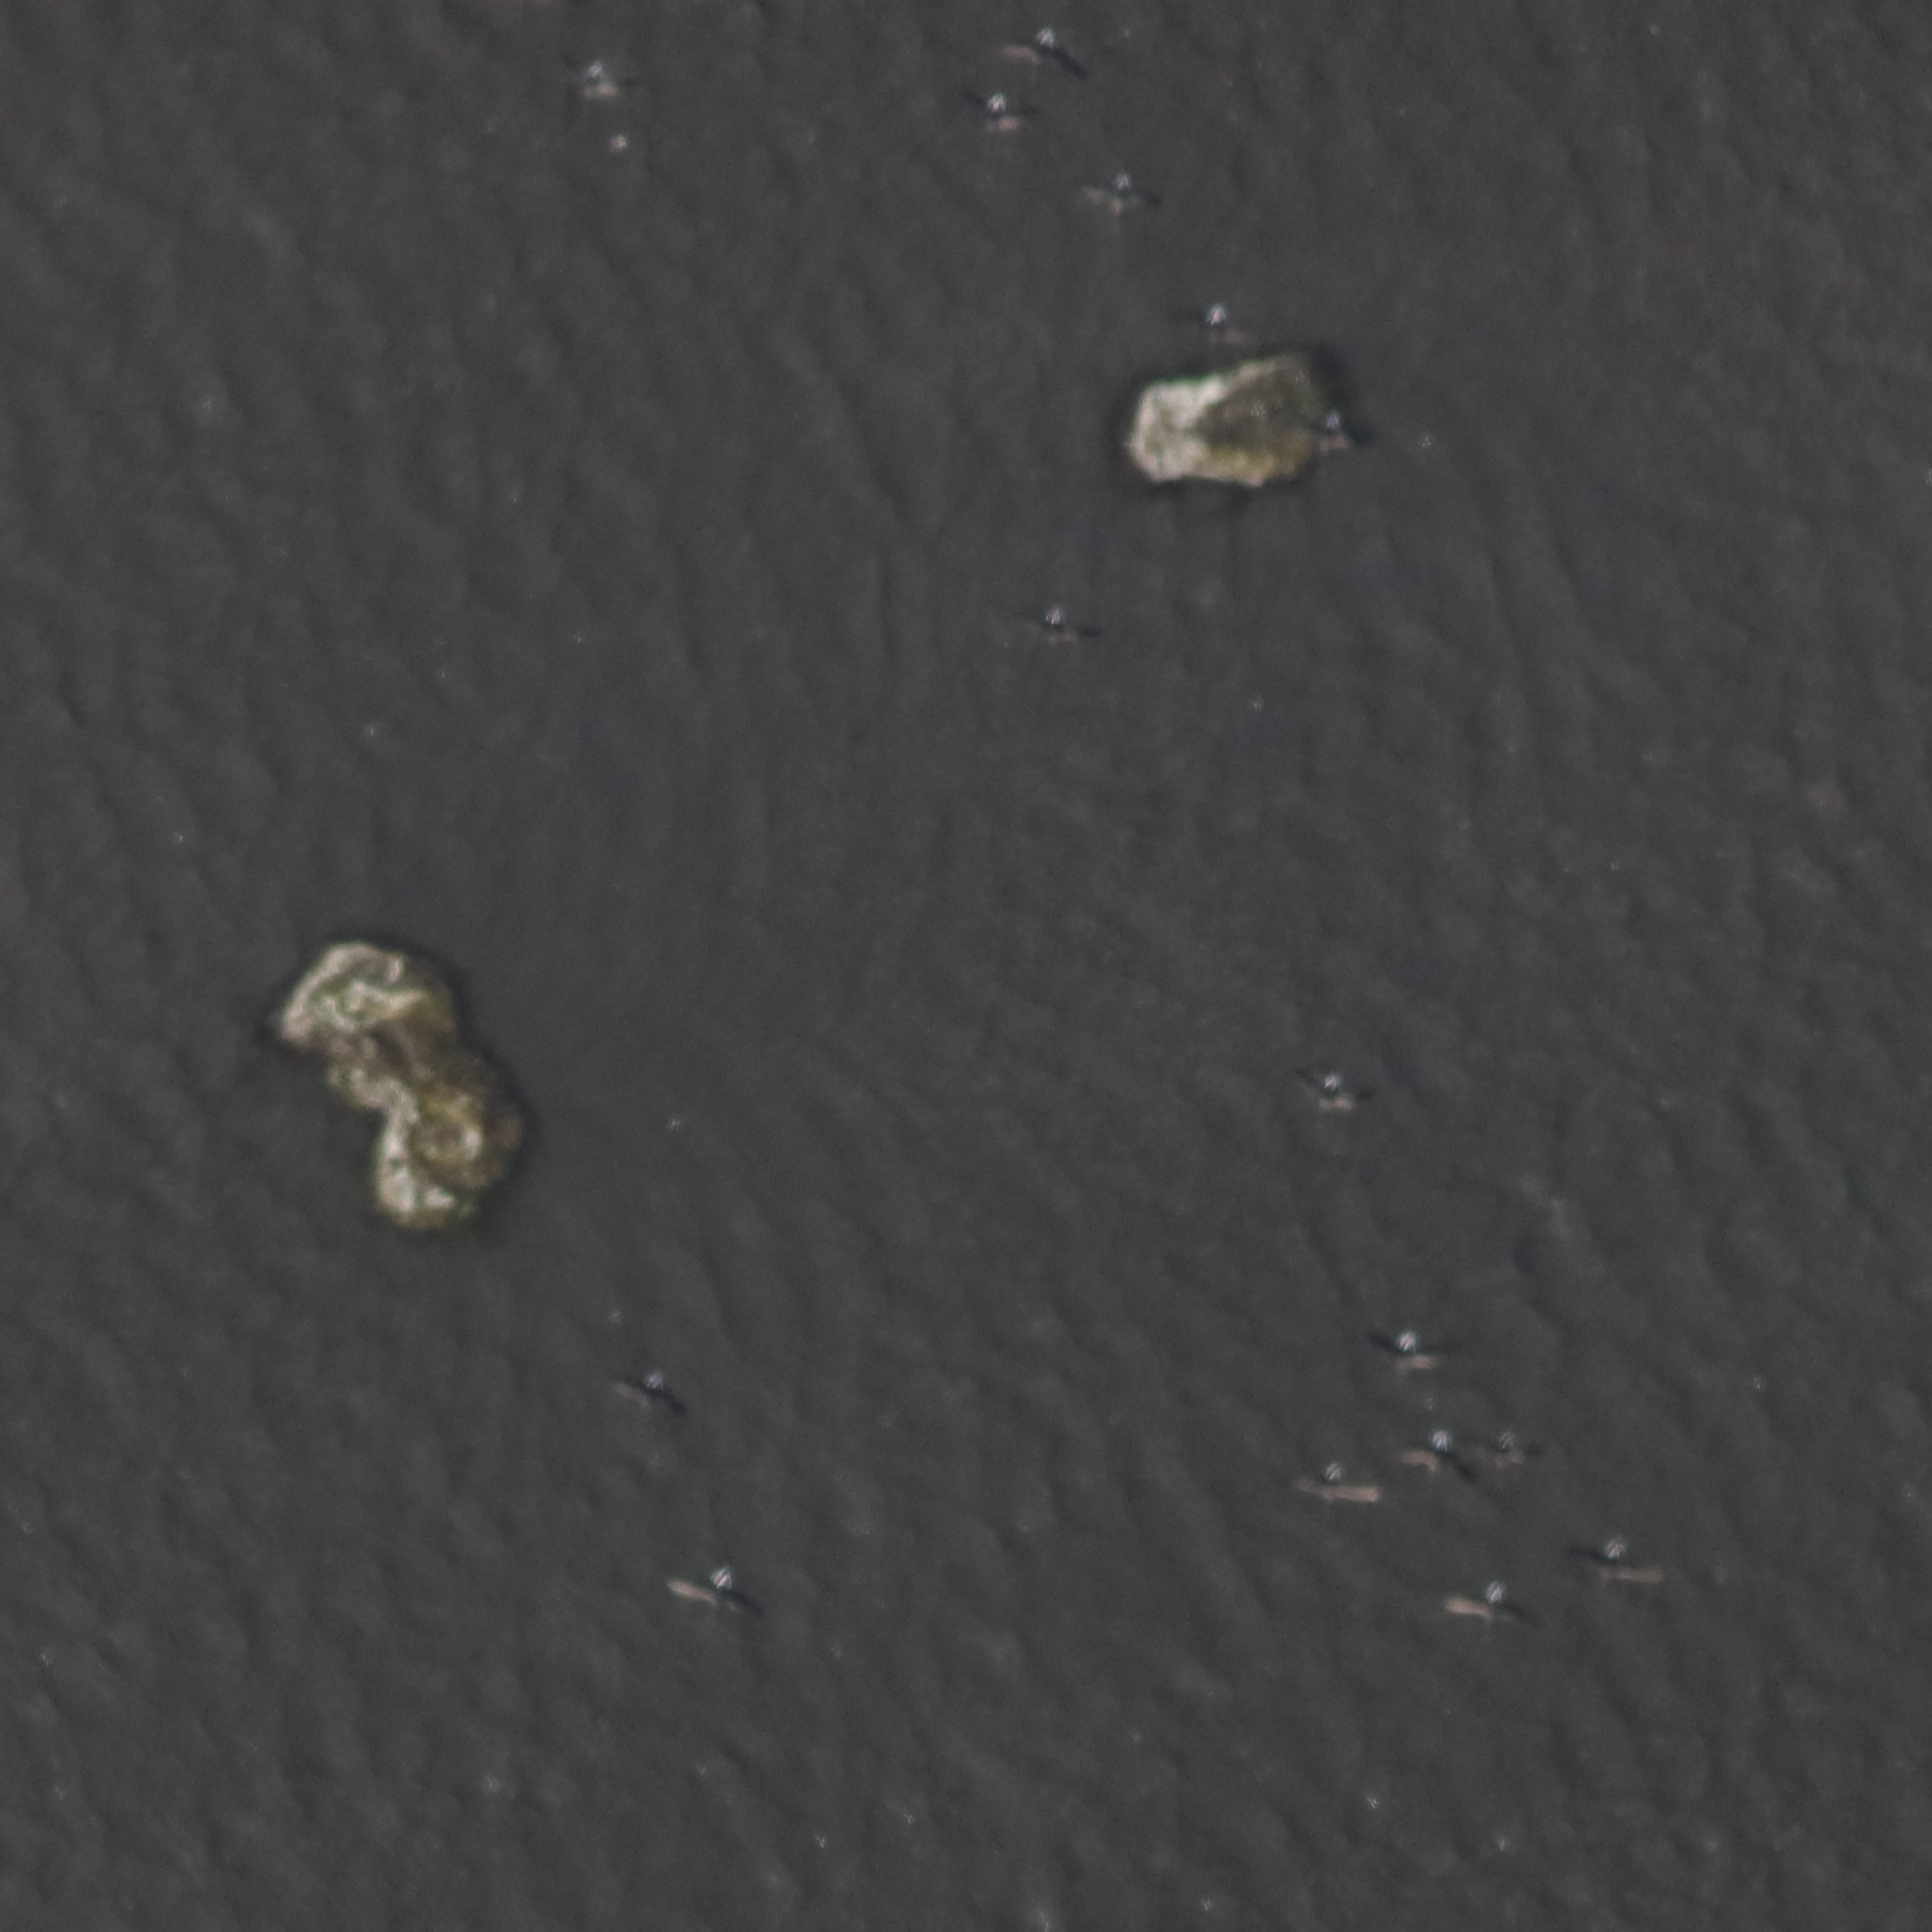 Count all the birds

16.